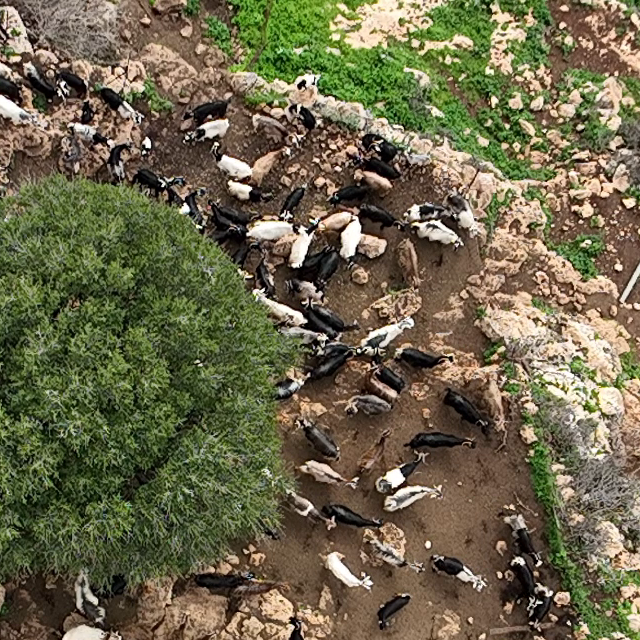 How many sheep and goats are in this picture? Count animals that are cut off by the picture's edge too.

81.